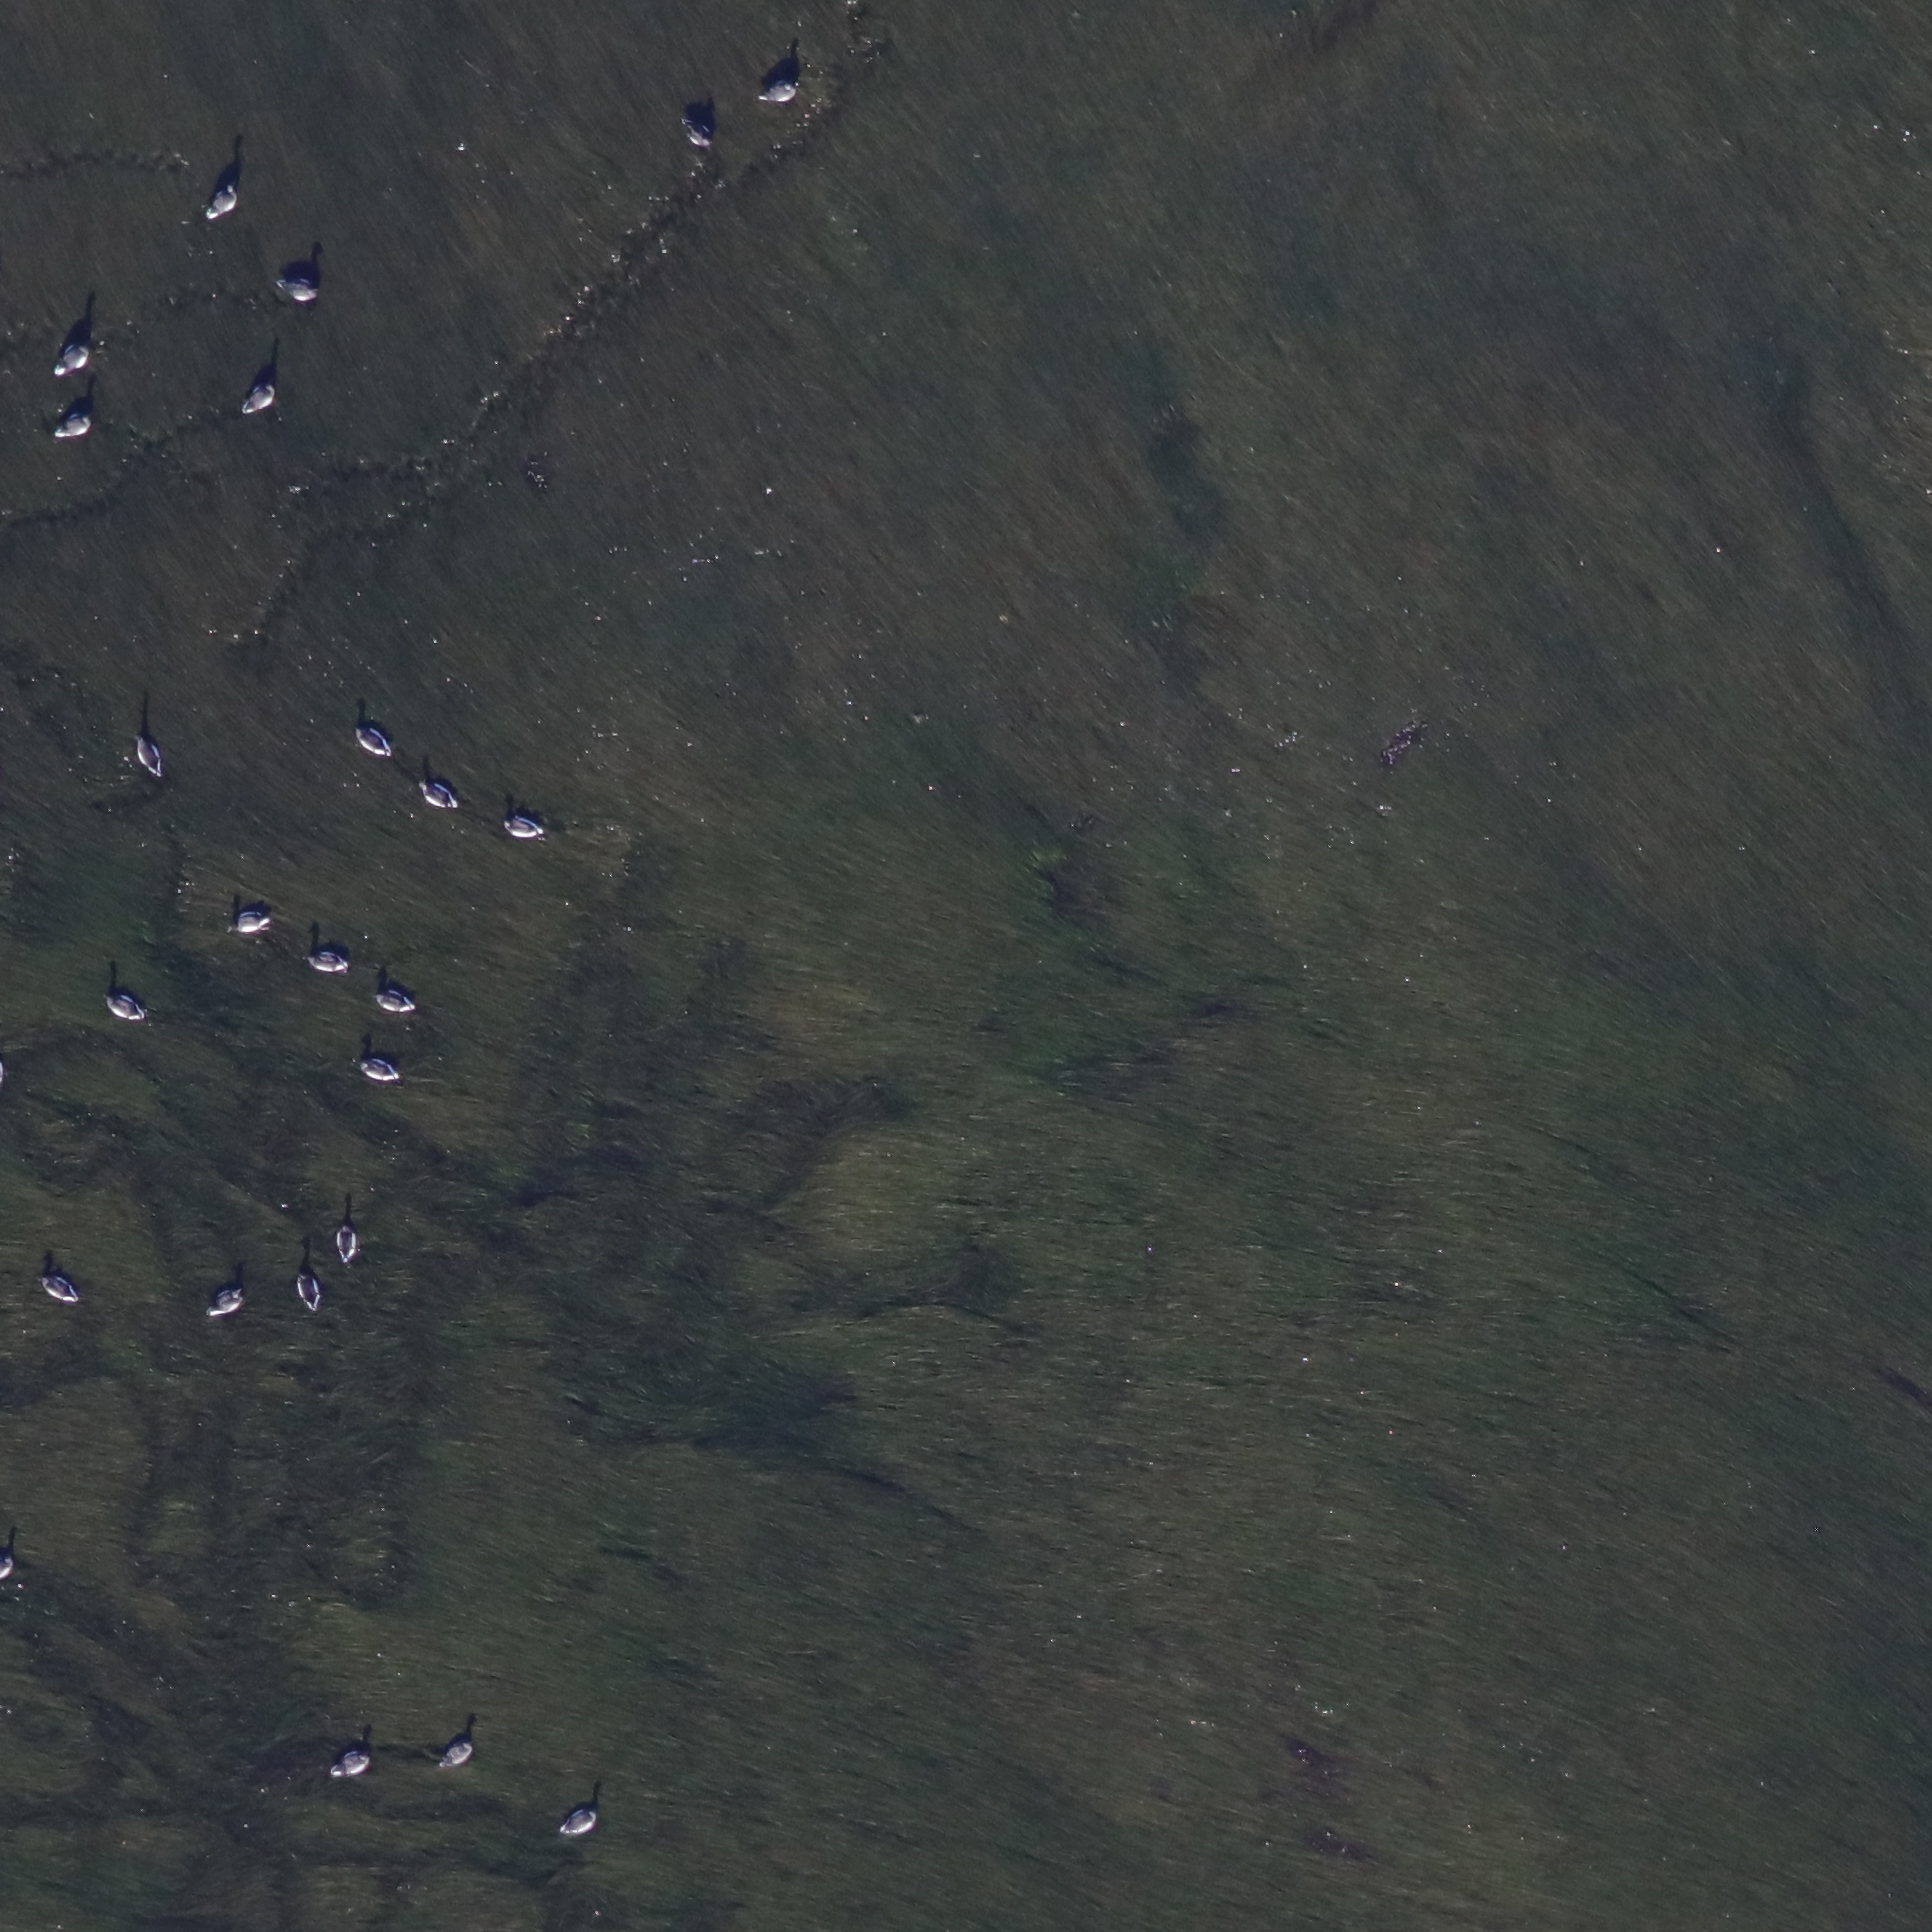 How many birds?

23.